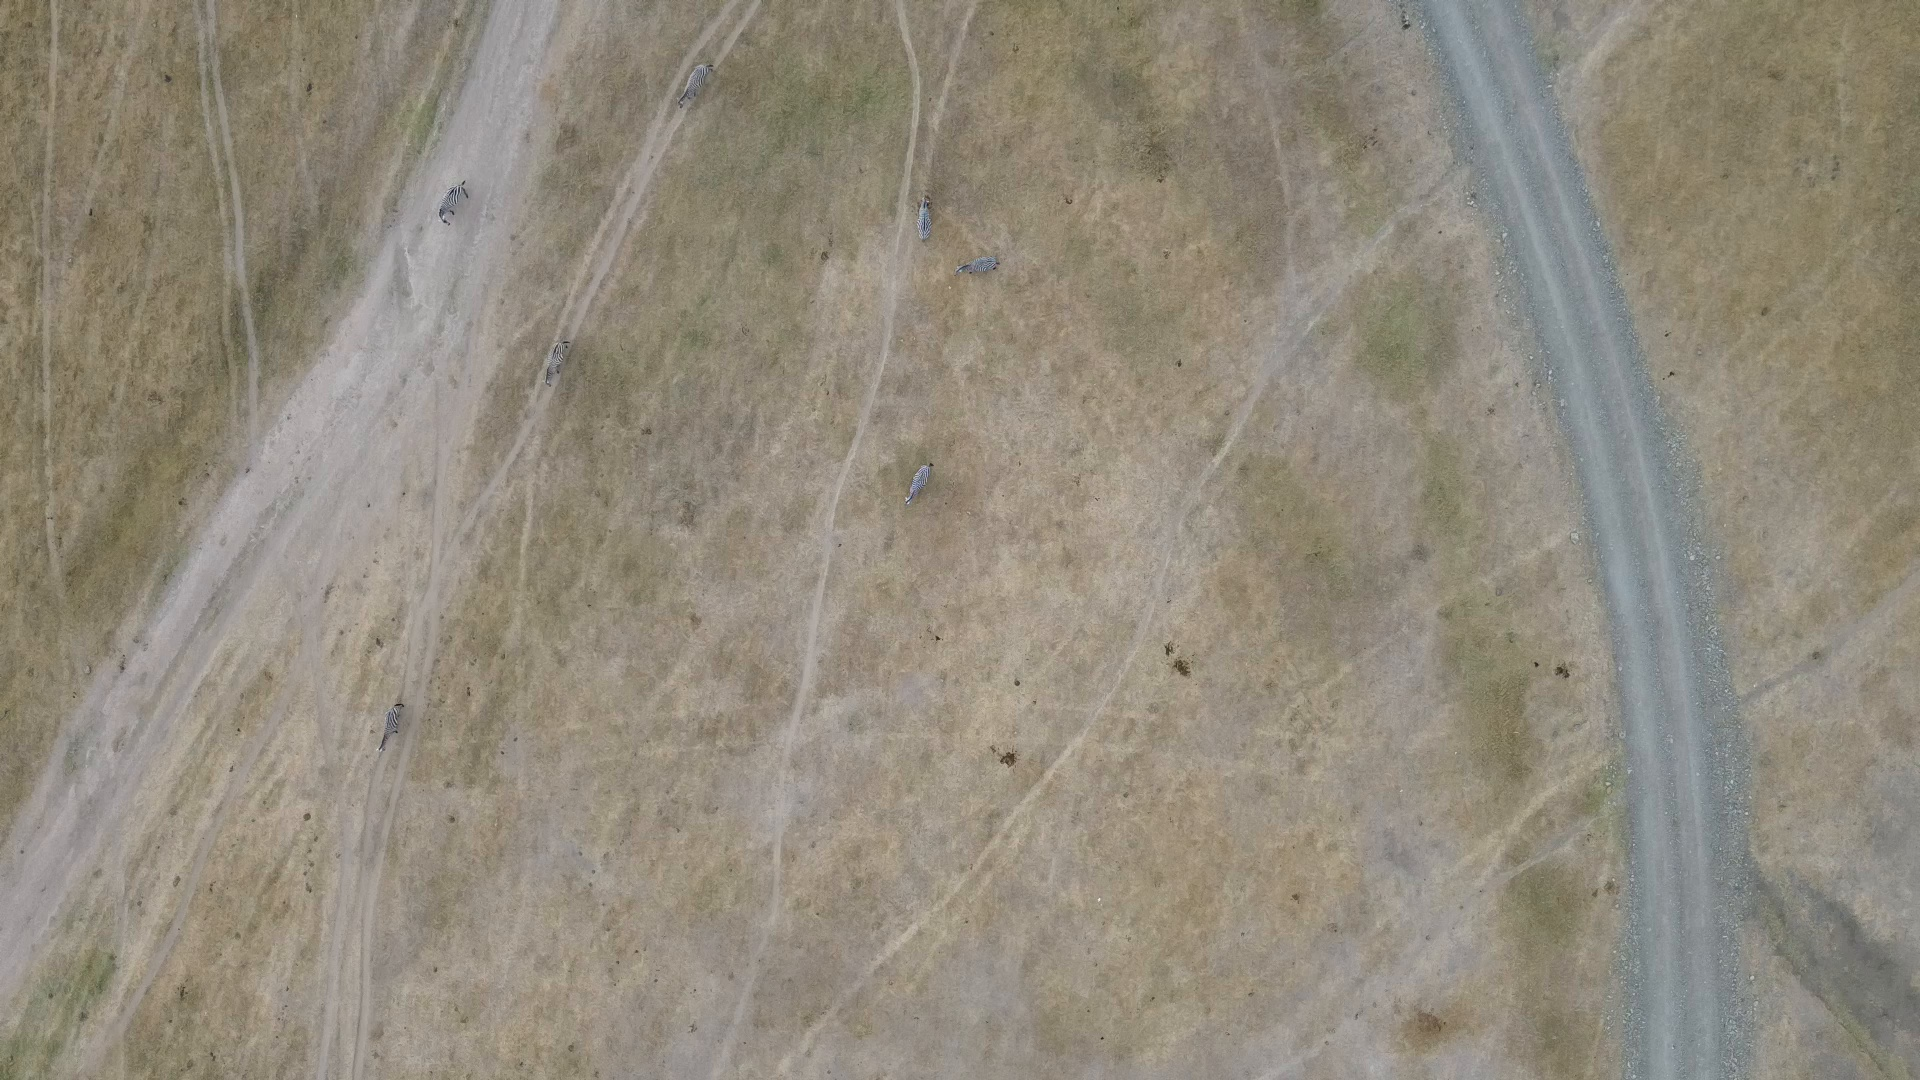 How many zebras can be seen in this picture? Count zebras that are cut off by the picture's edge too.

7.